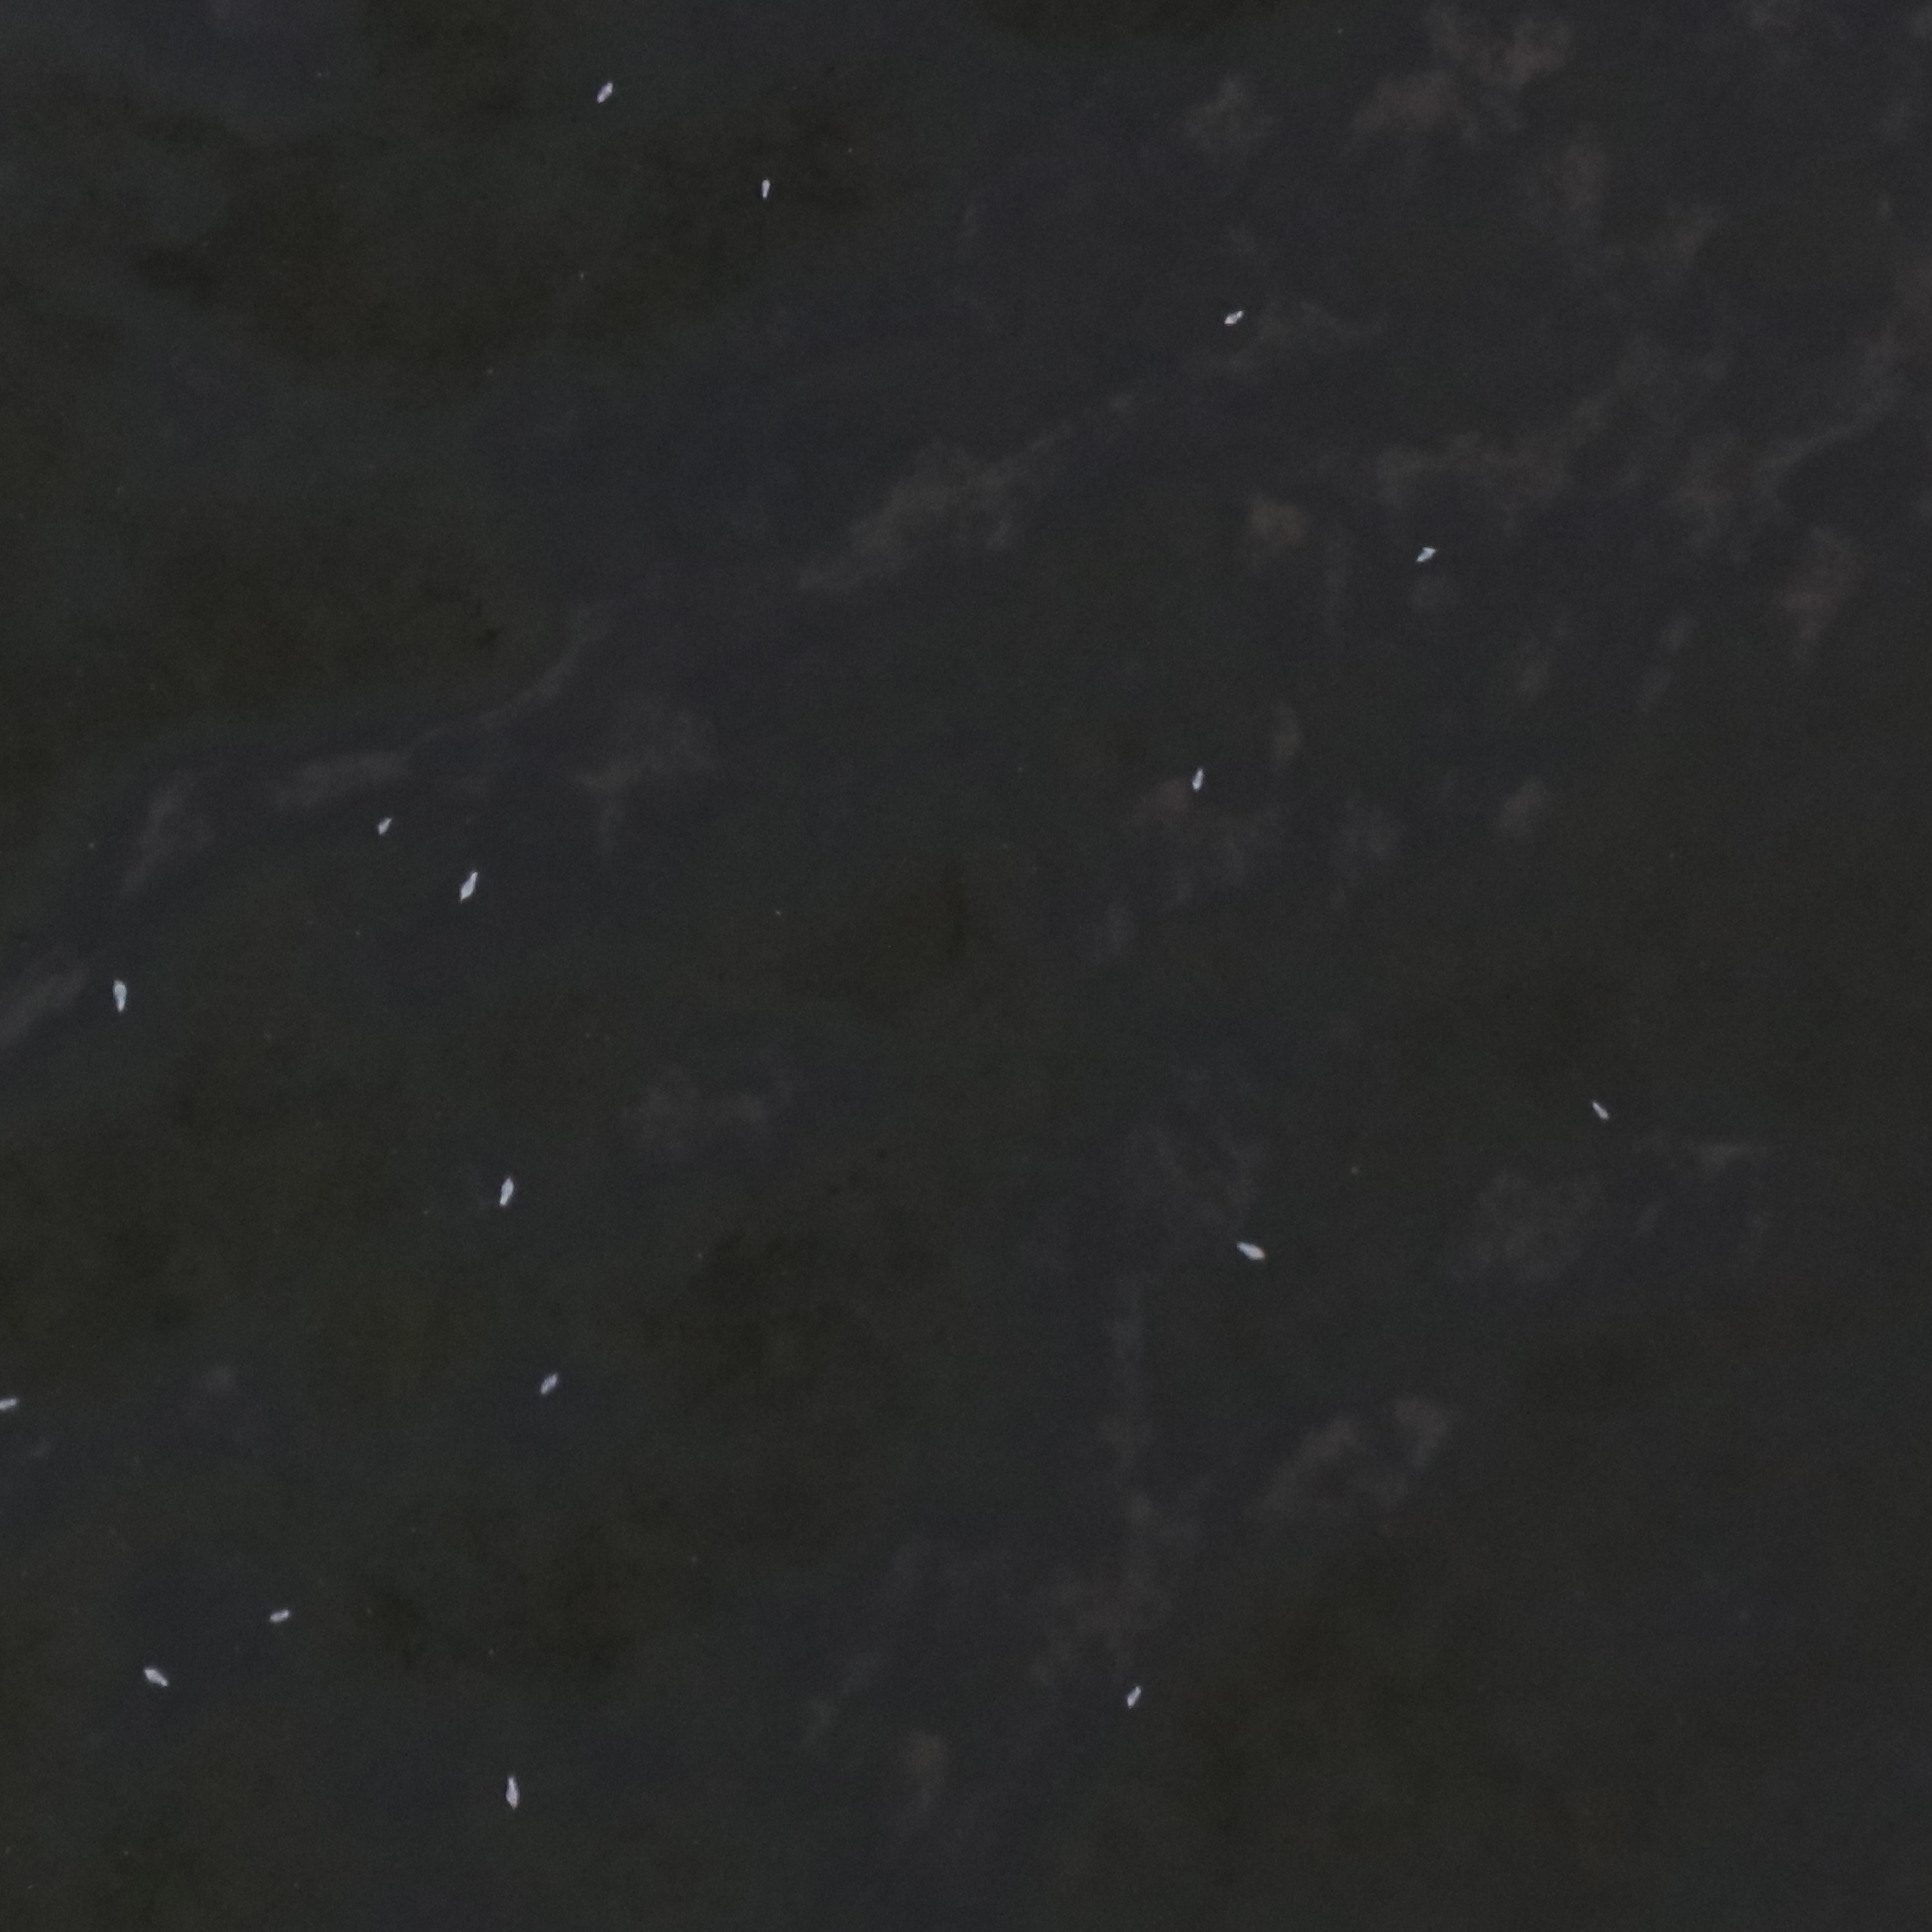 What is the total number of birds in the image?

17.